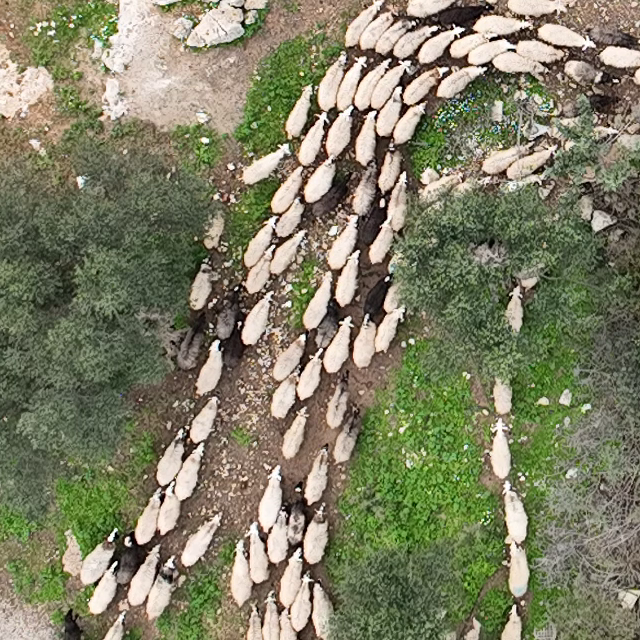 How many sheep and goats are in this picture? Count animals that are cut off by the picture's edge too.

112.